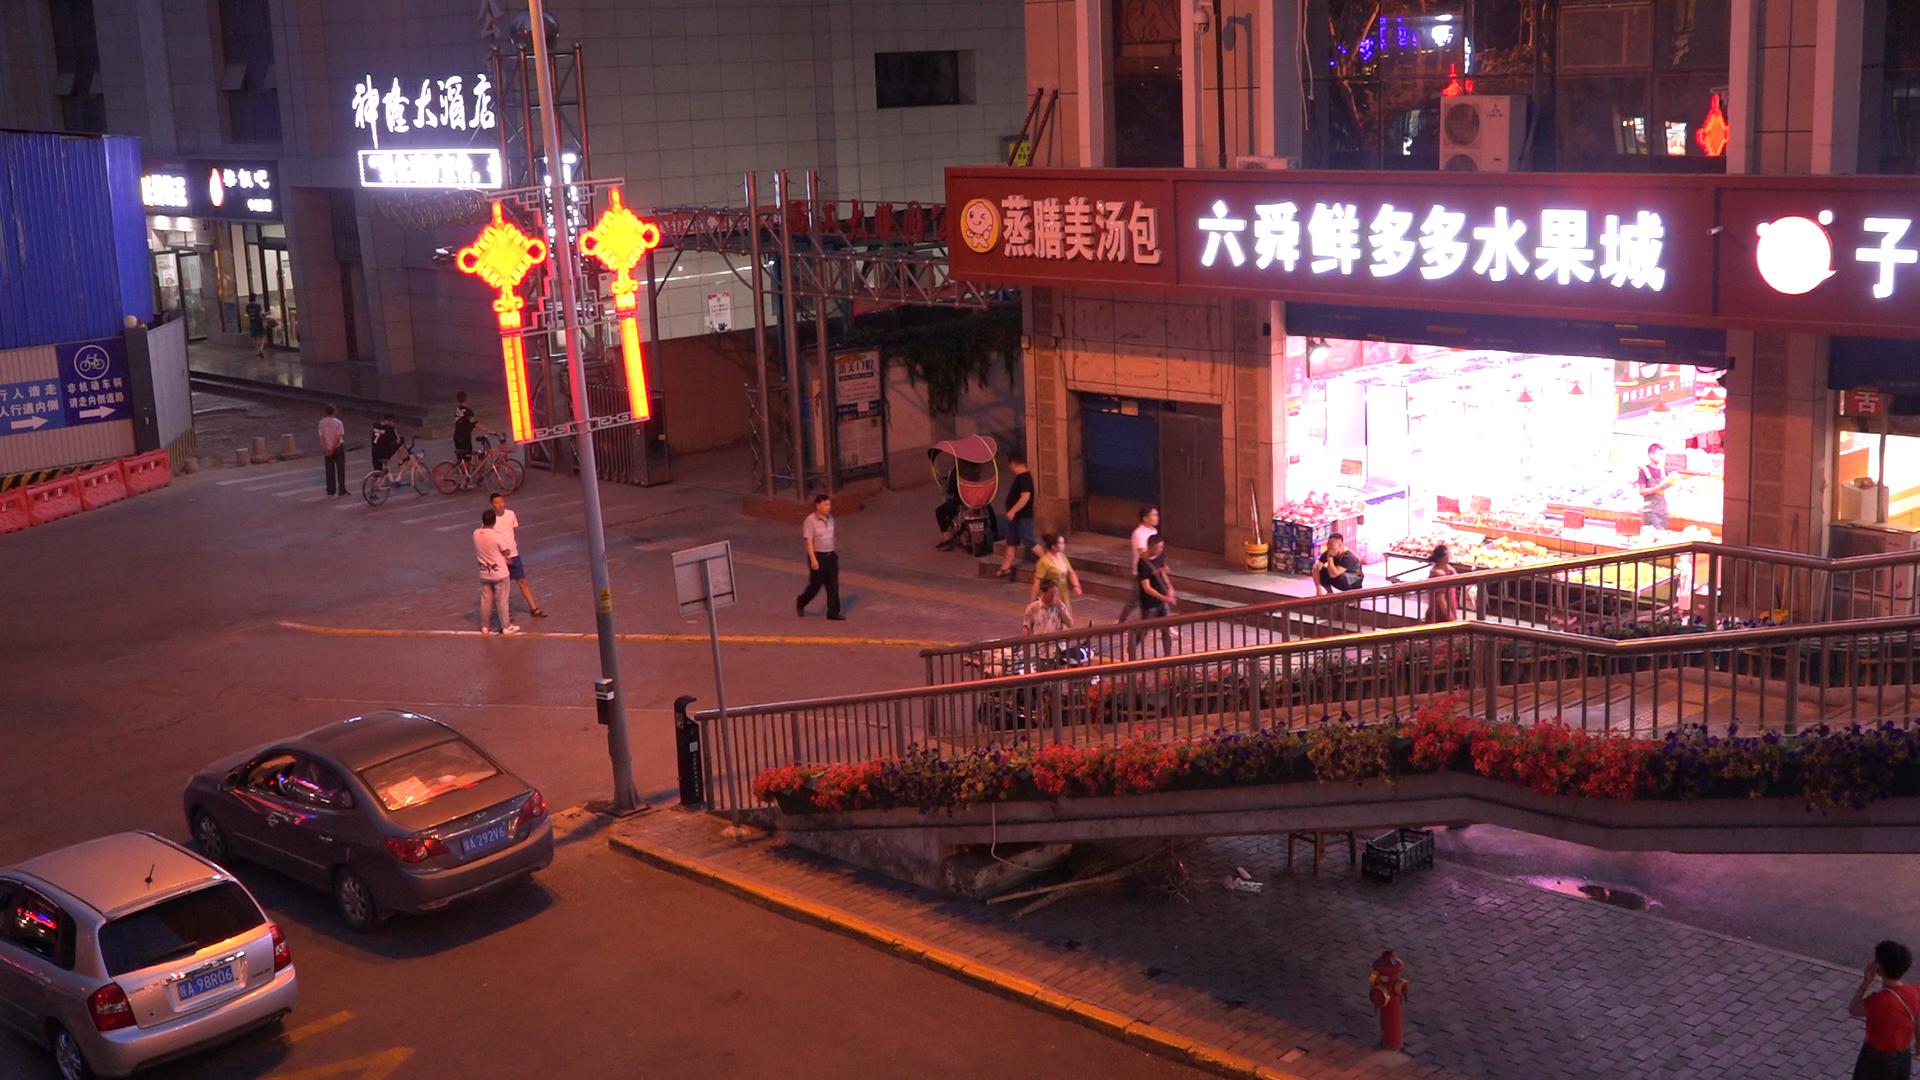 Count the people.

17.